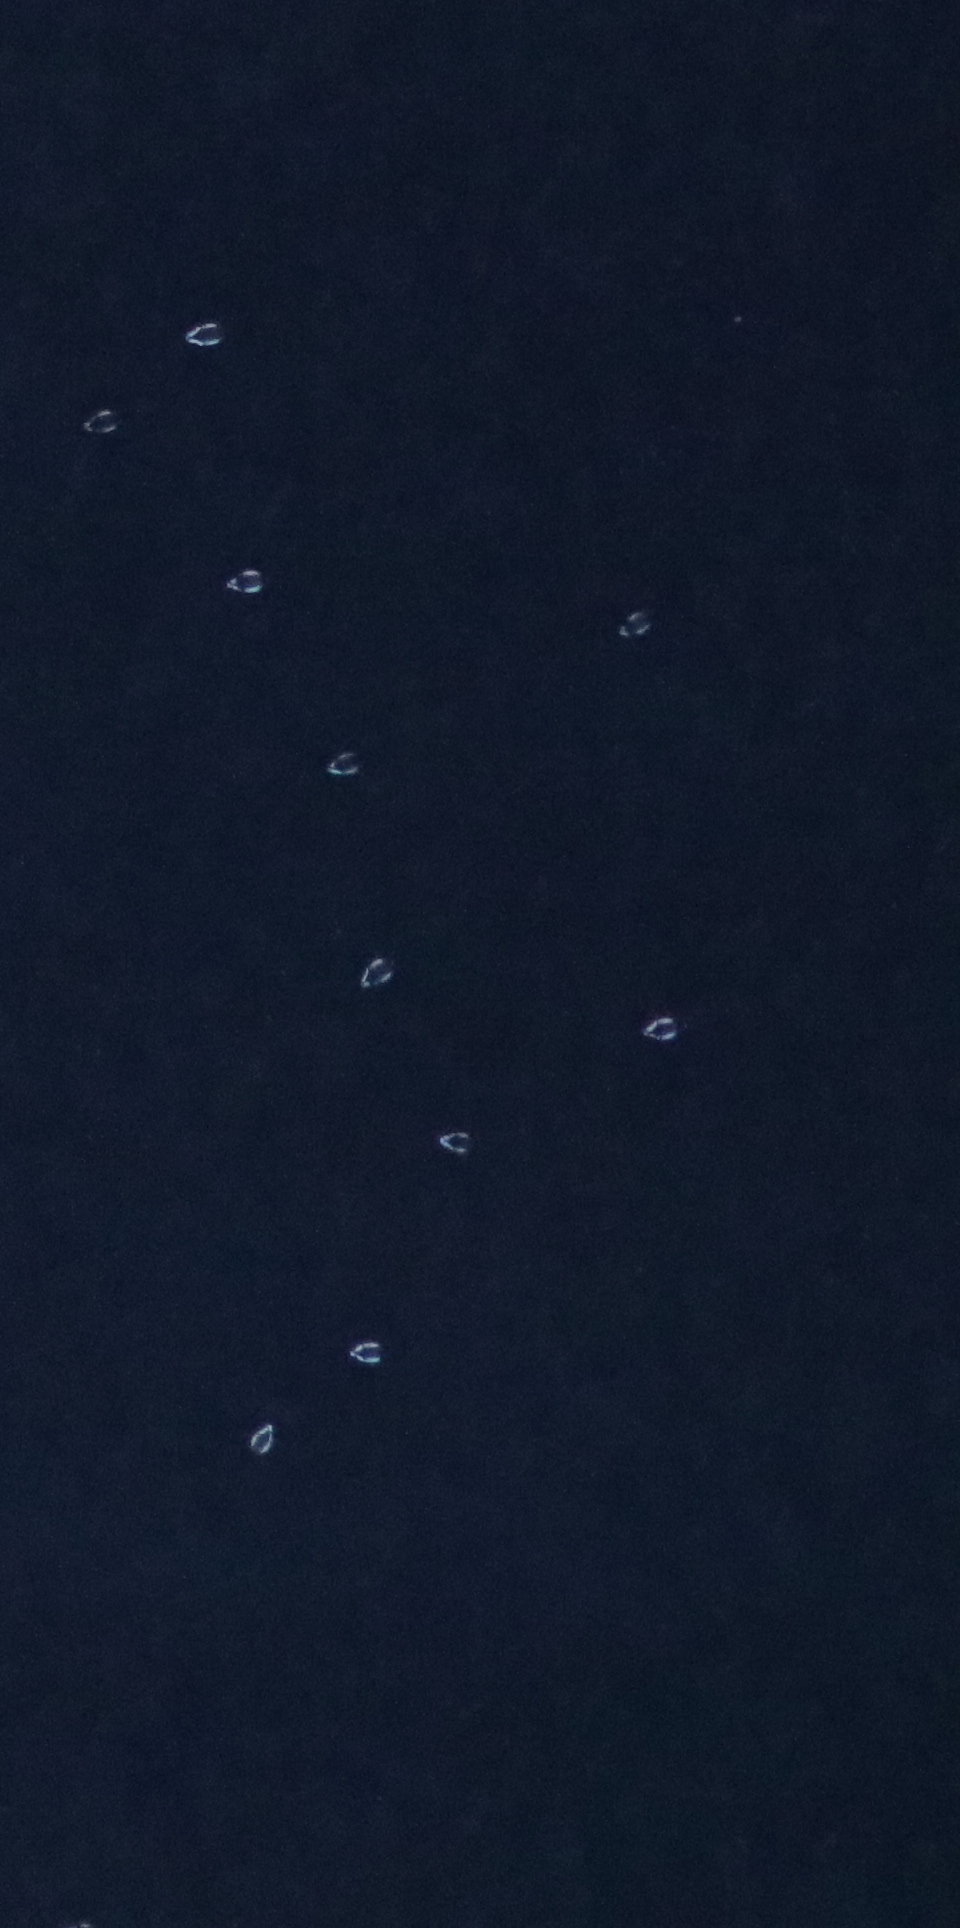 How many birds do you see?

10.